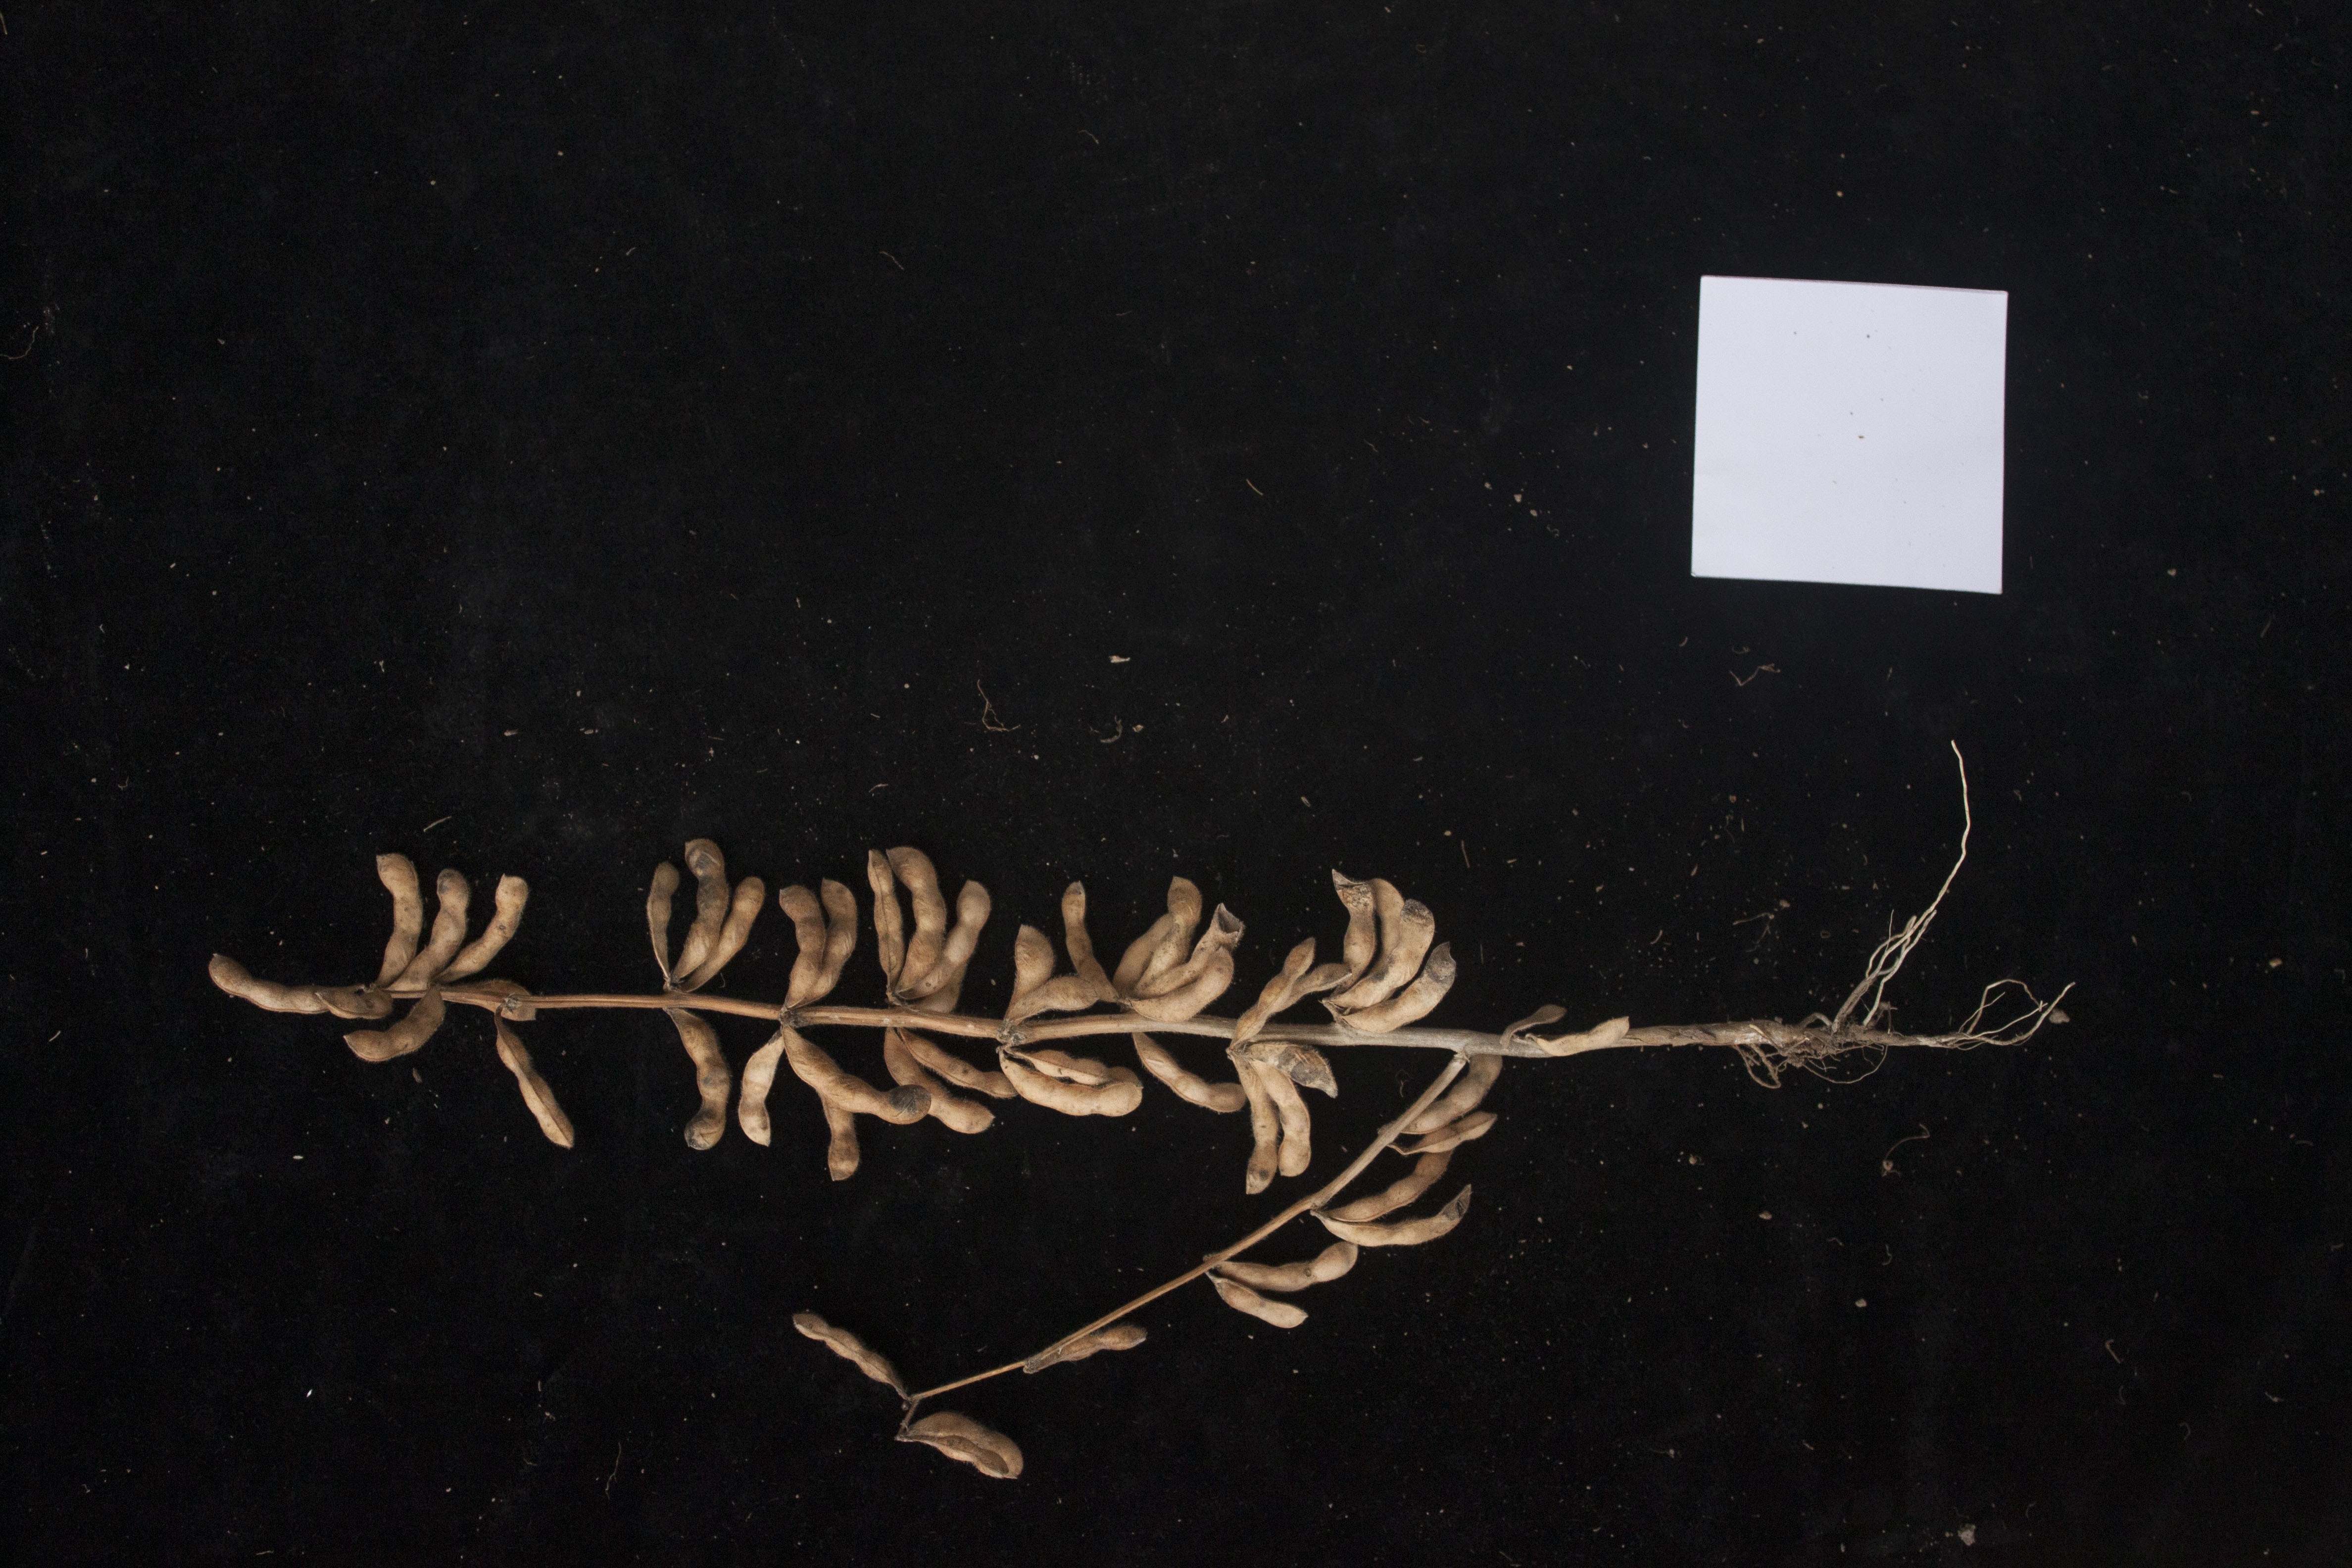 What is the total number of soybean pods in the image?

47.